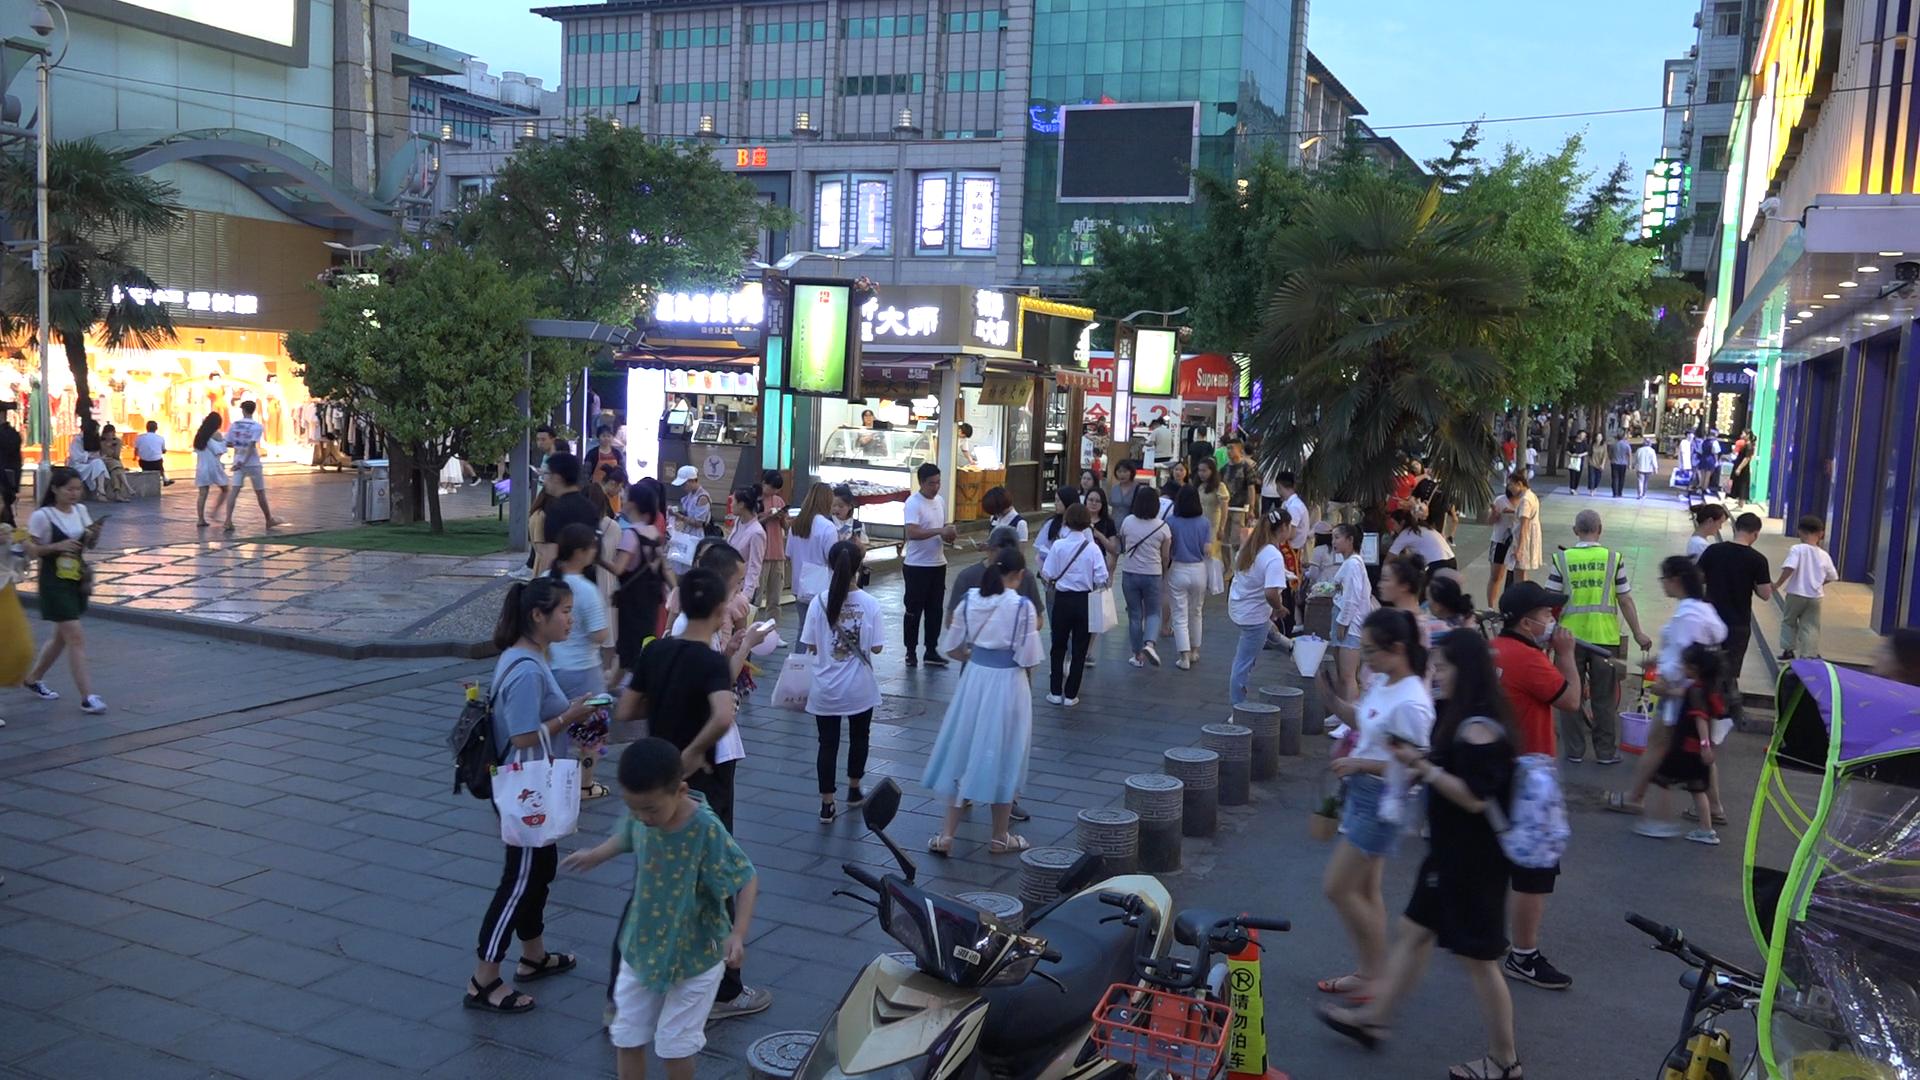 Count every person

75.